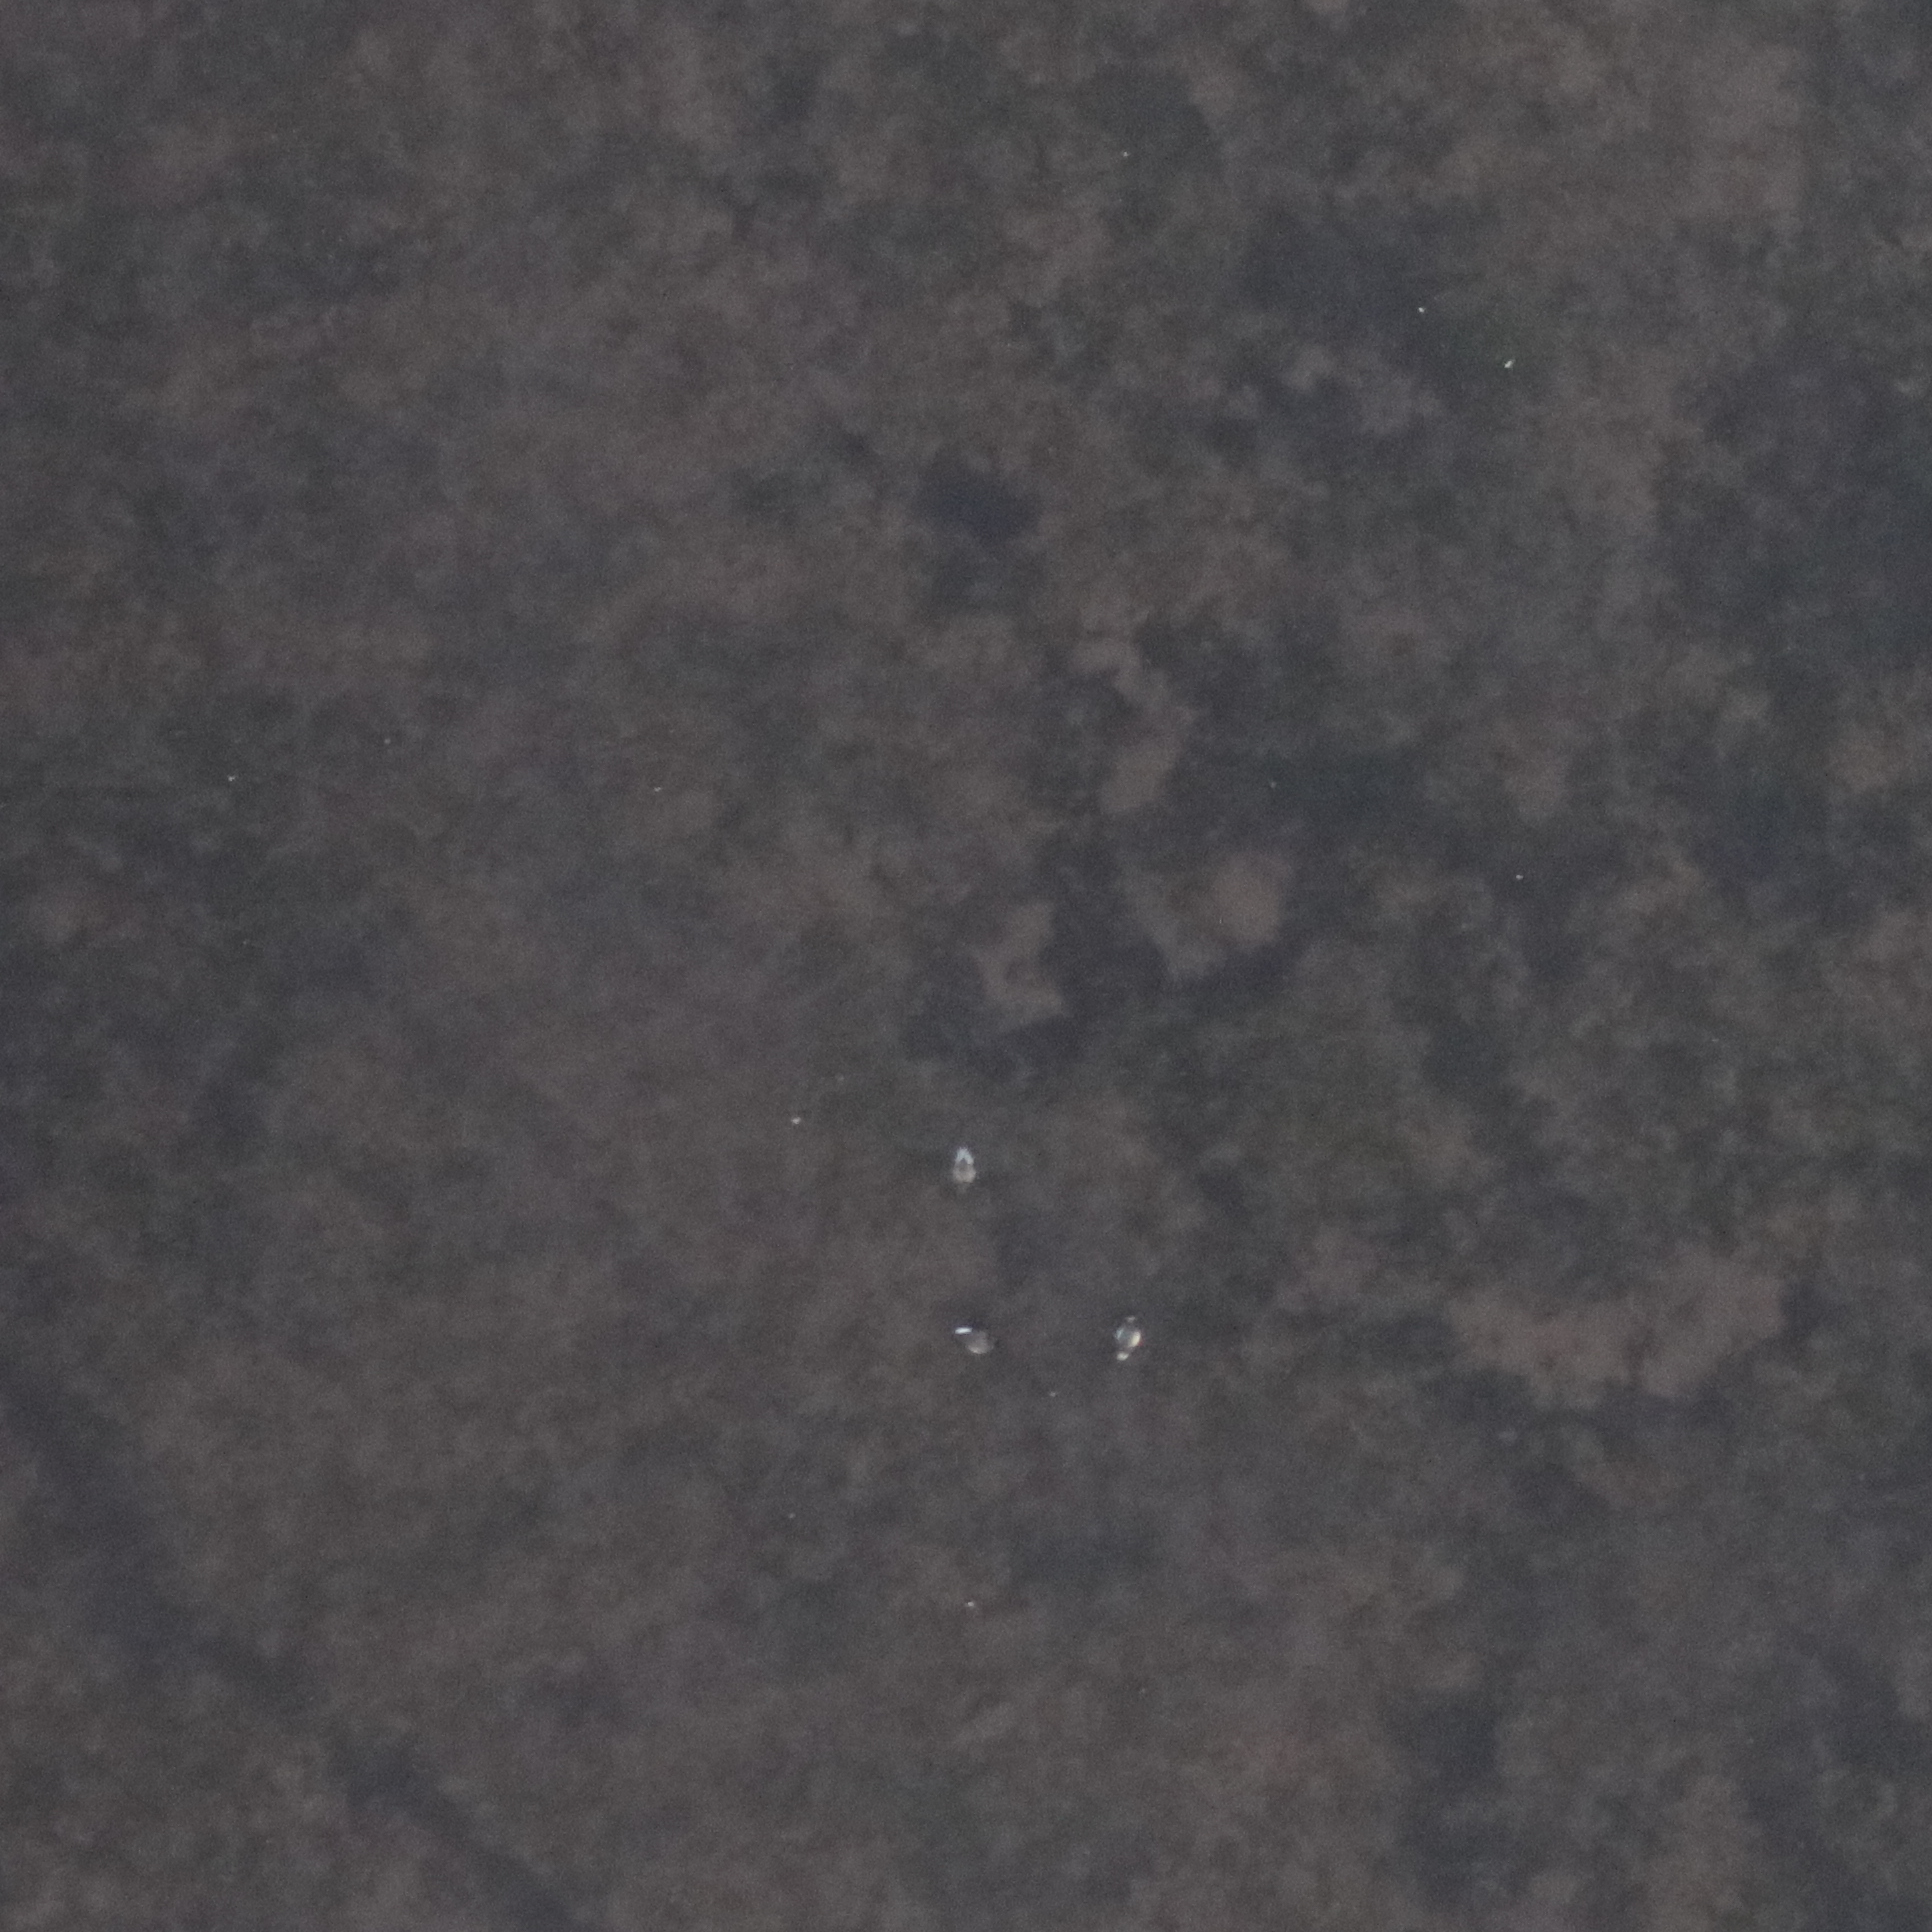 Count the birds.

3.